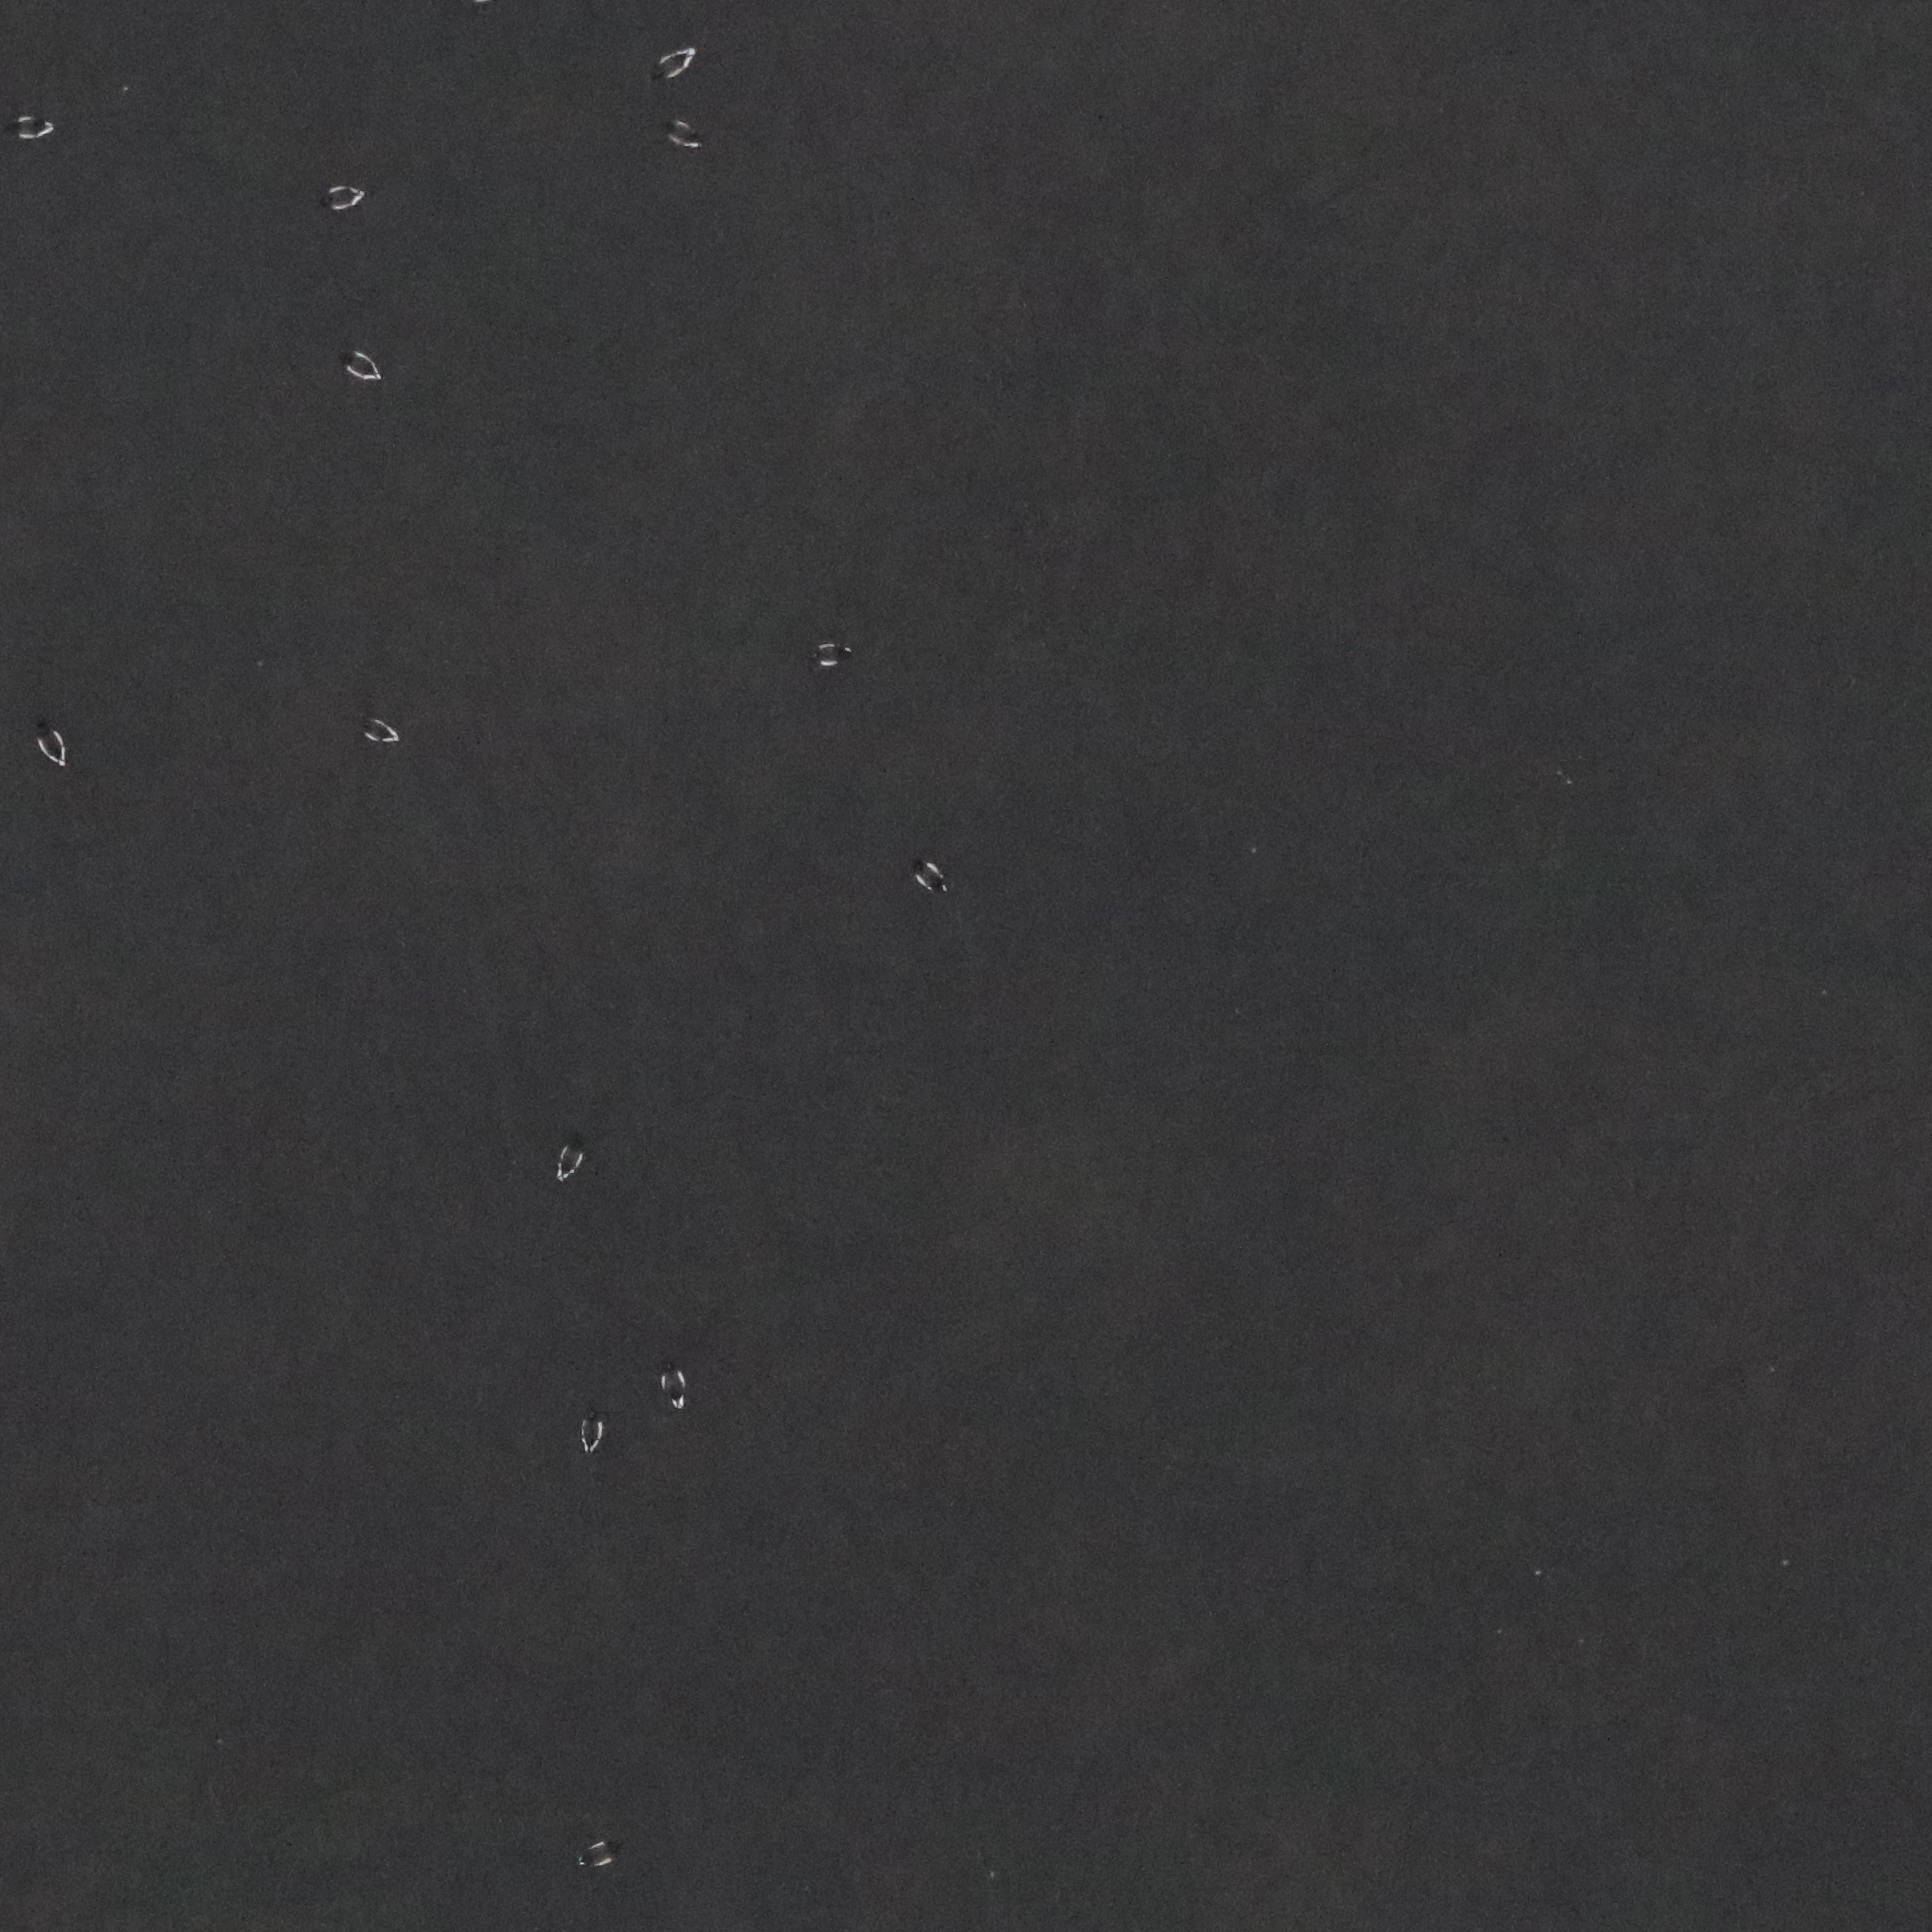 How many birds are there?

13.